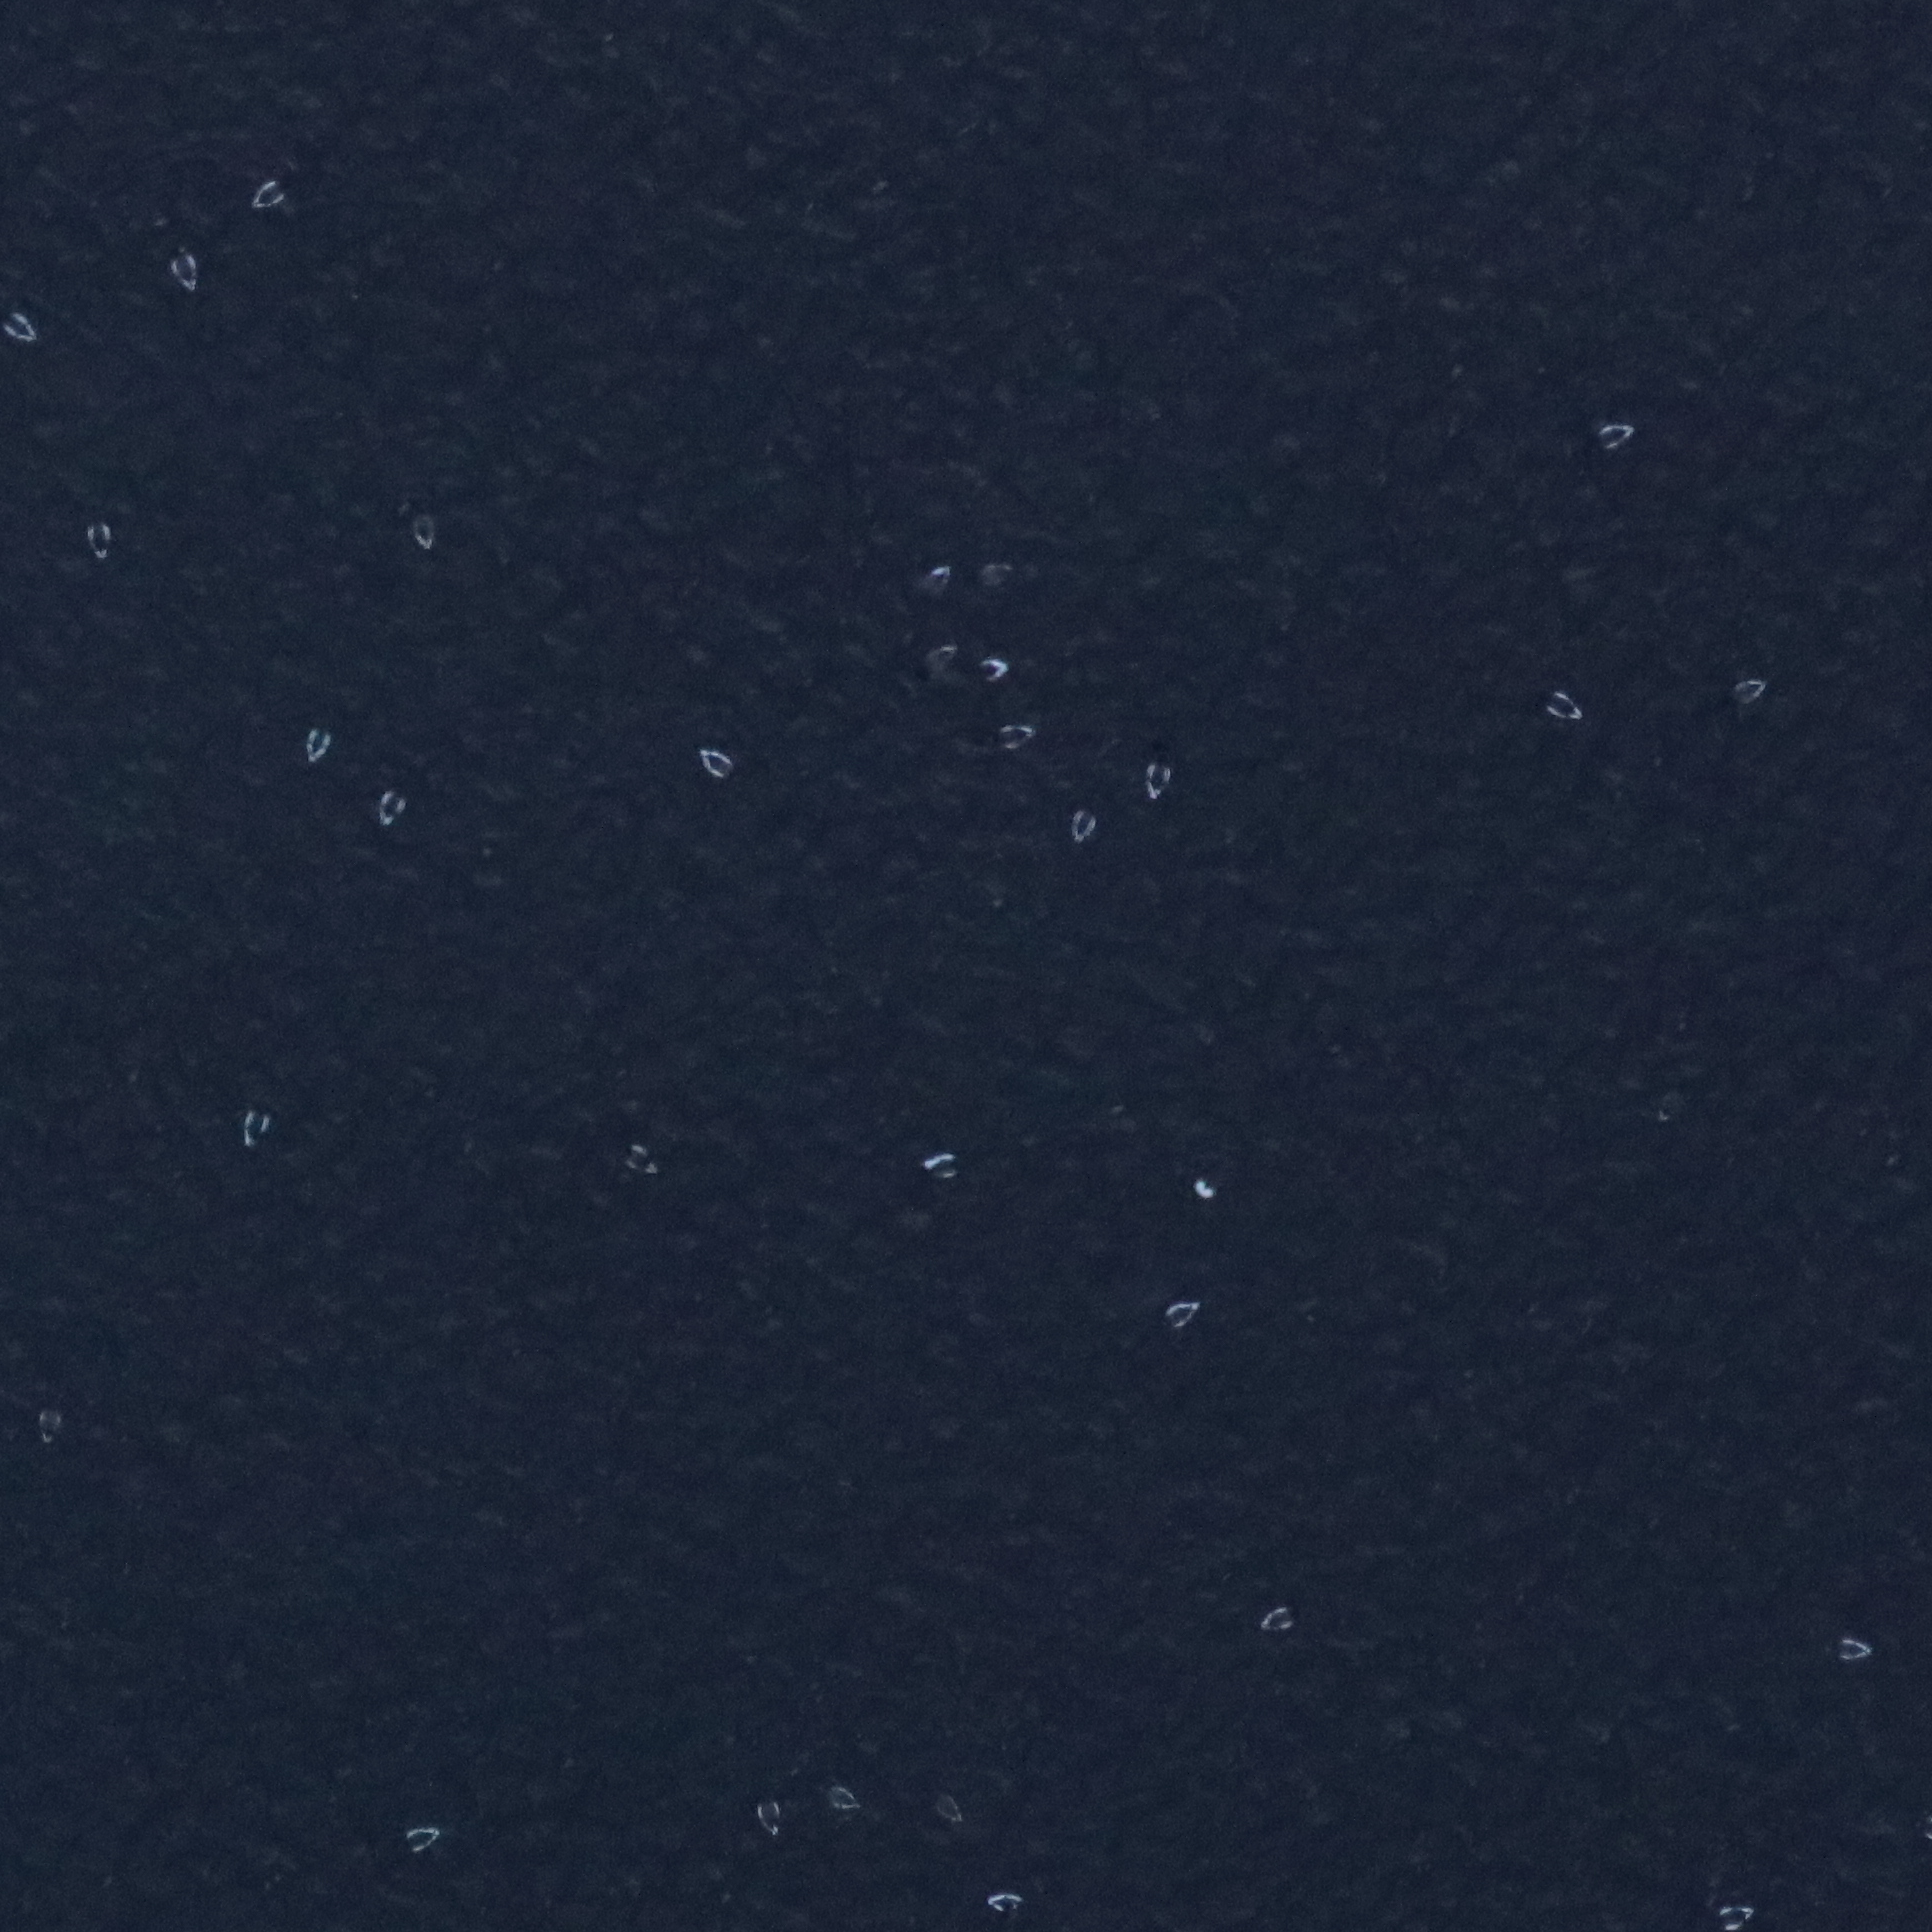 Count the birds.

31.